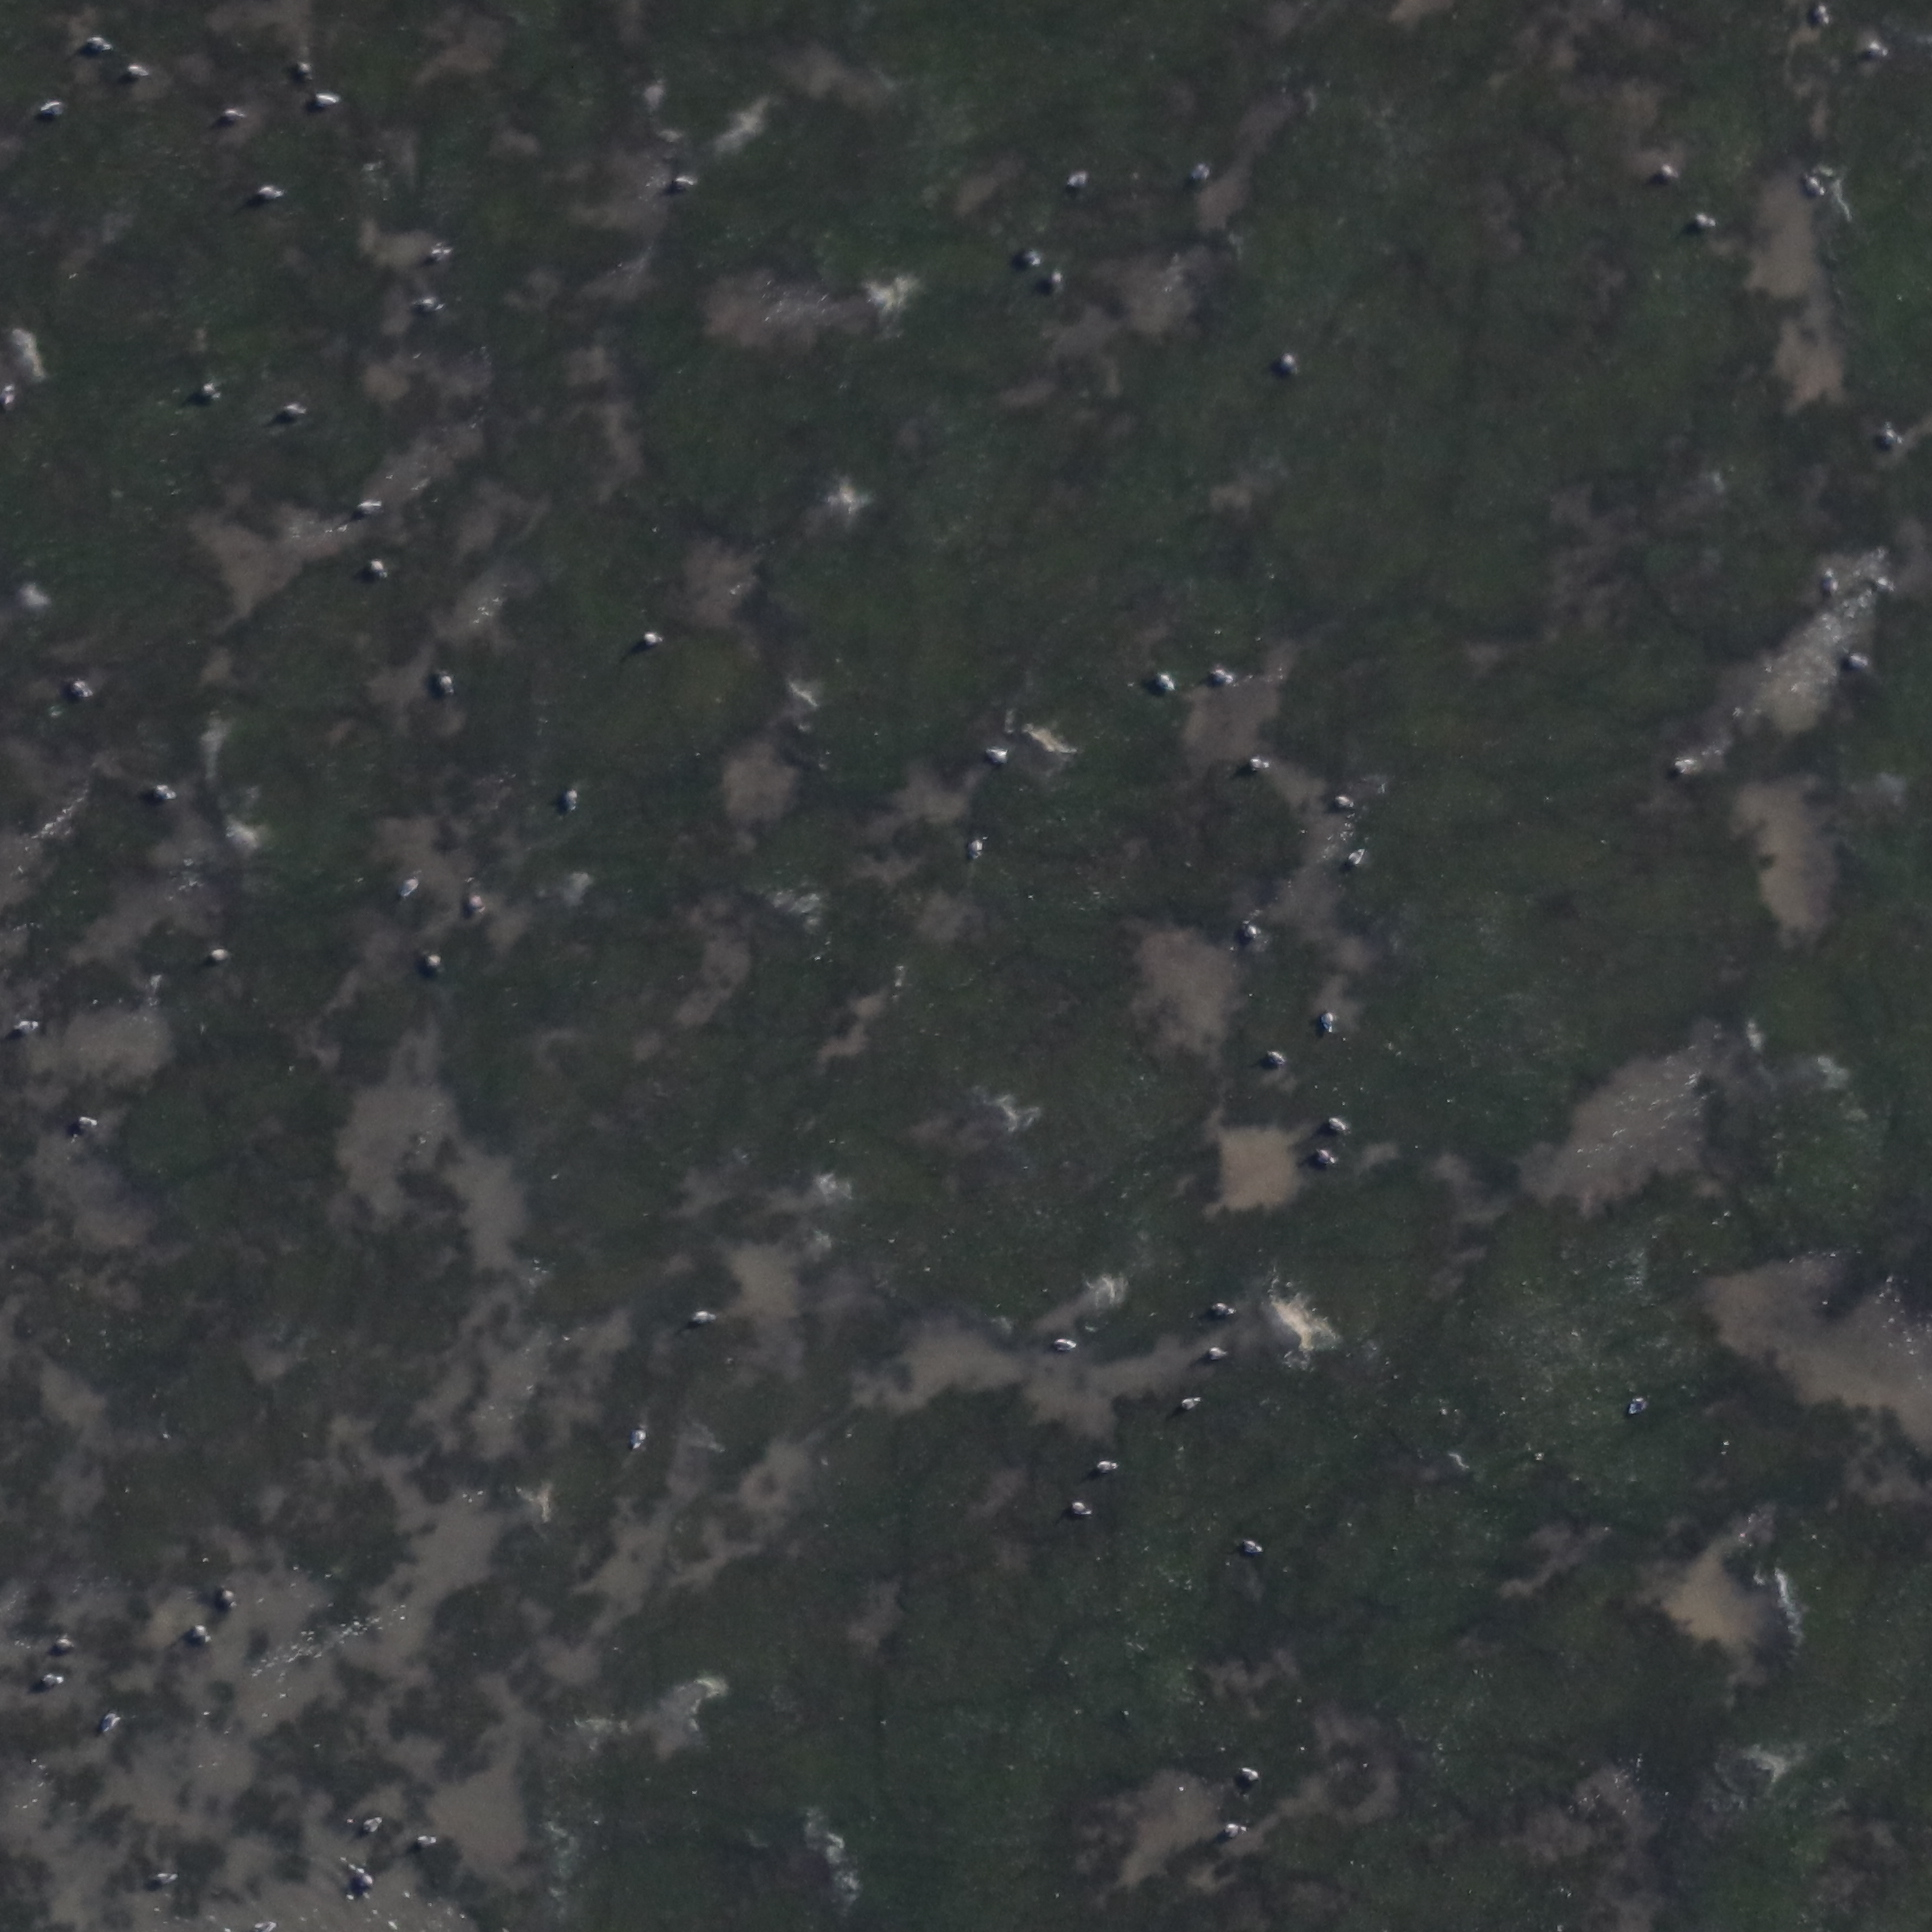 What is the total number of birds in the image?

75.